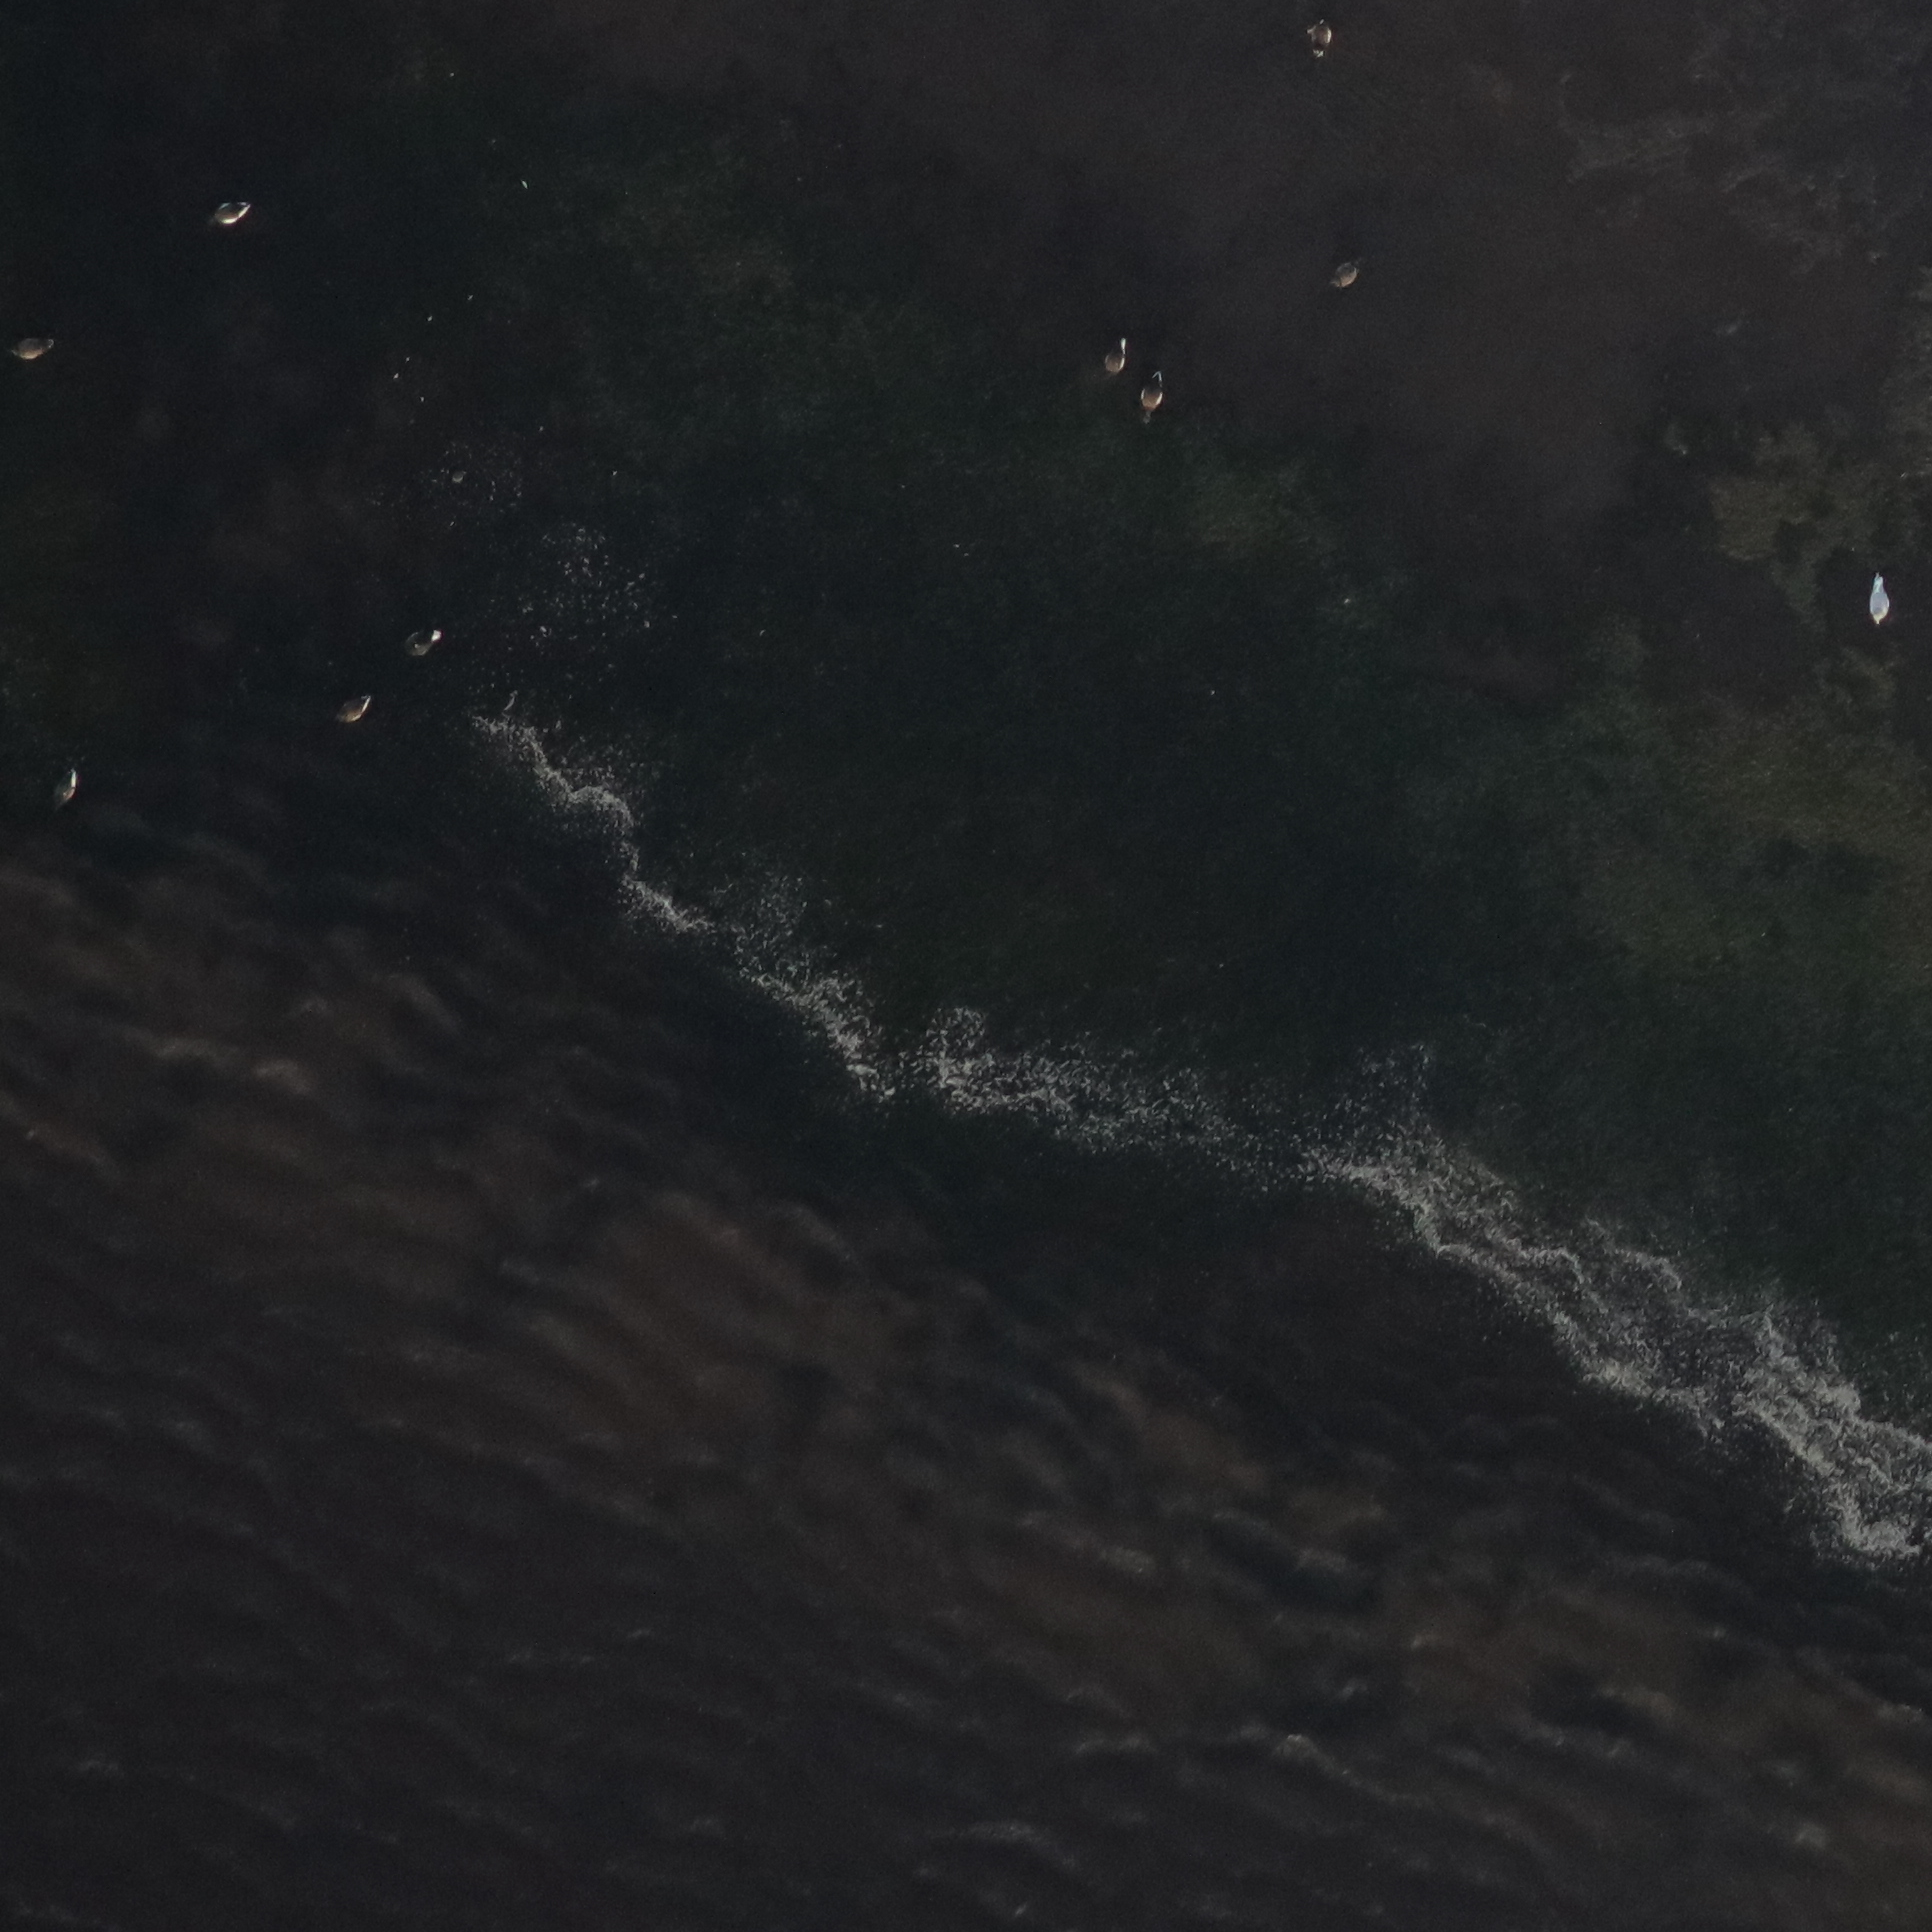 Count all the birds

10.